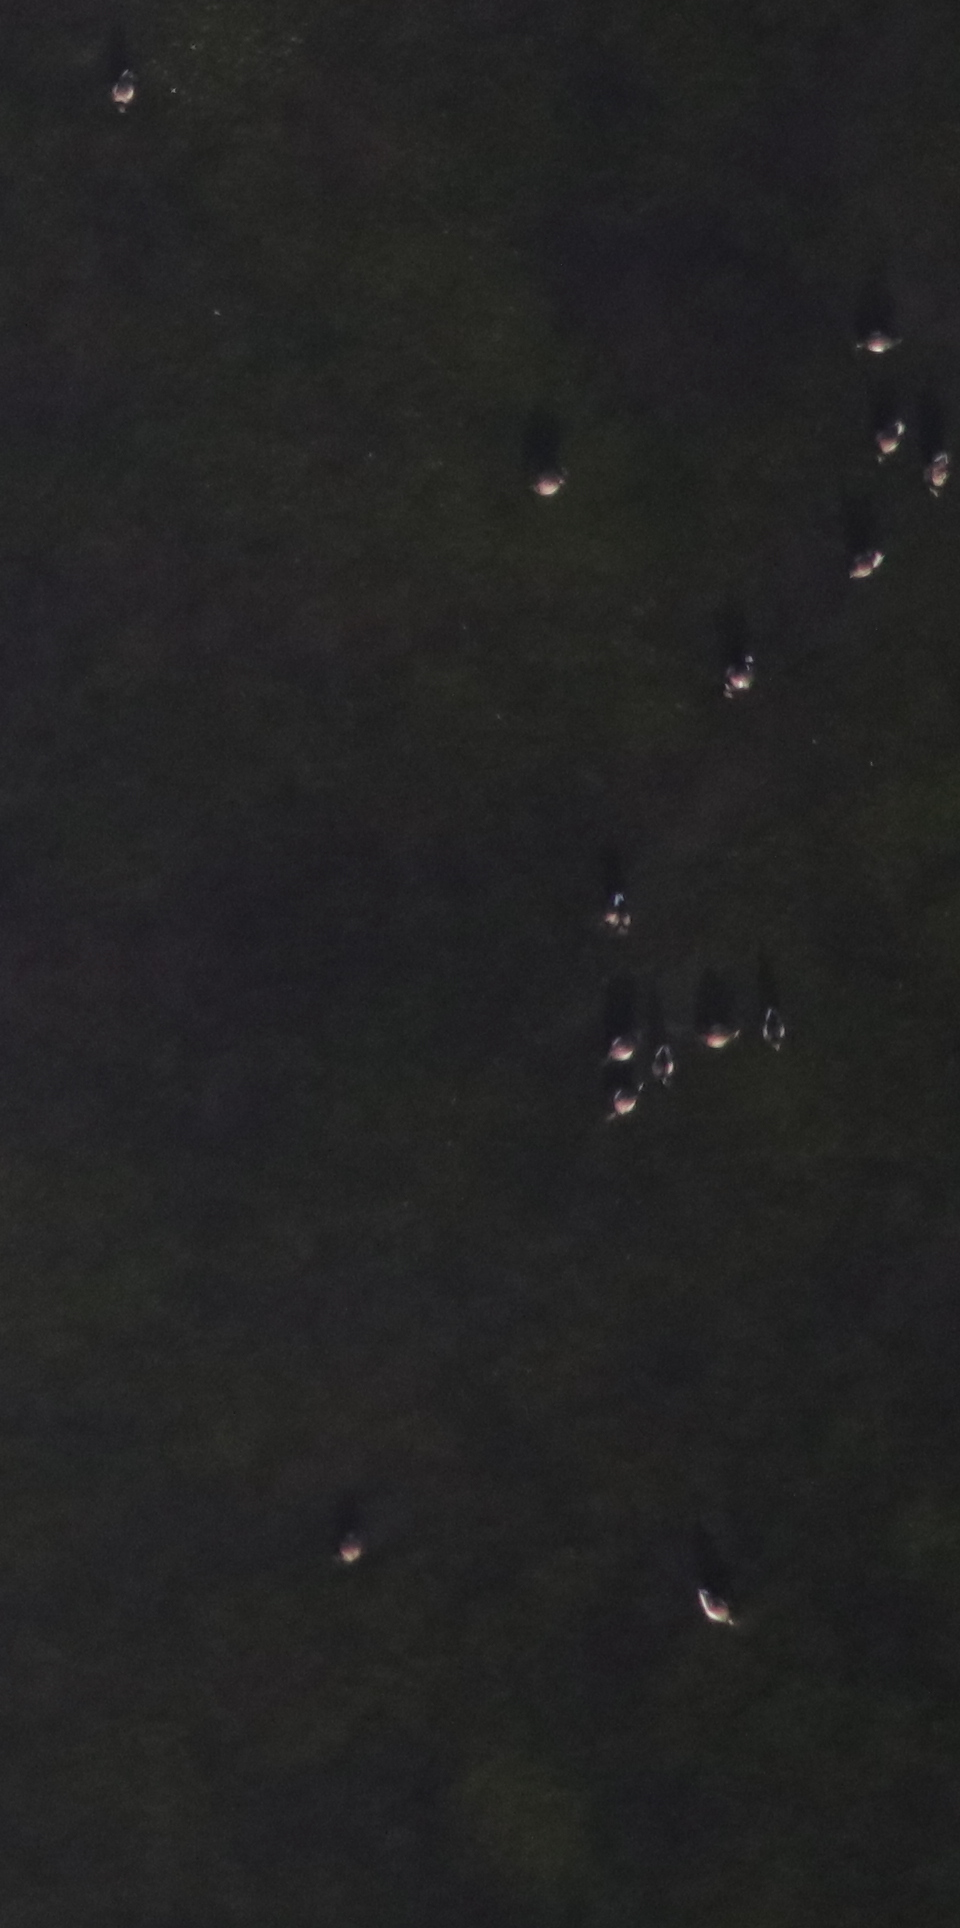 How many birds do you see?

14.